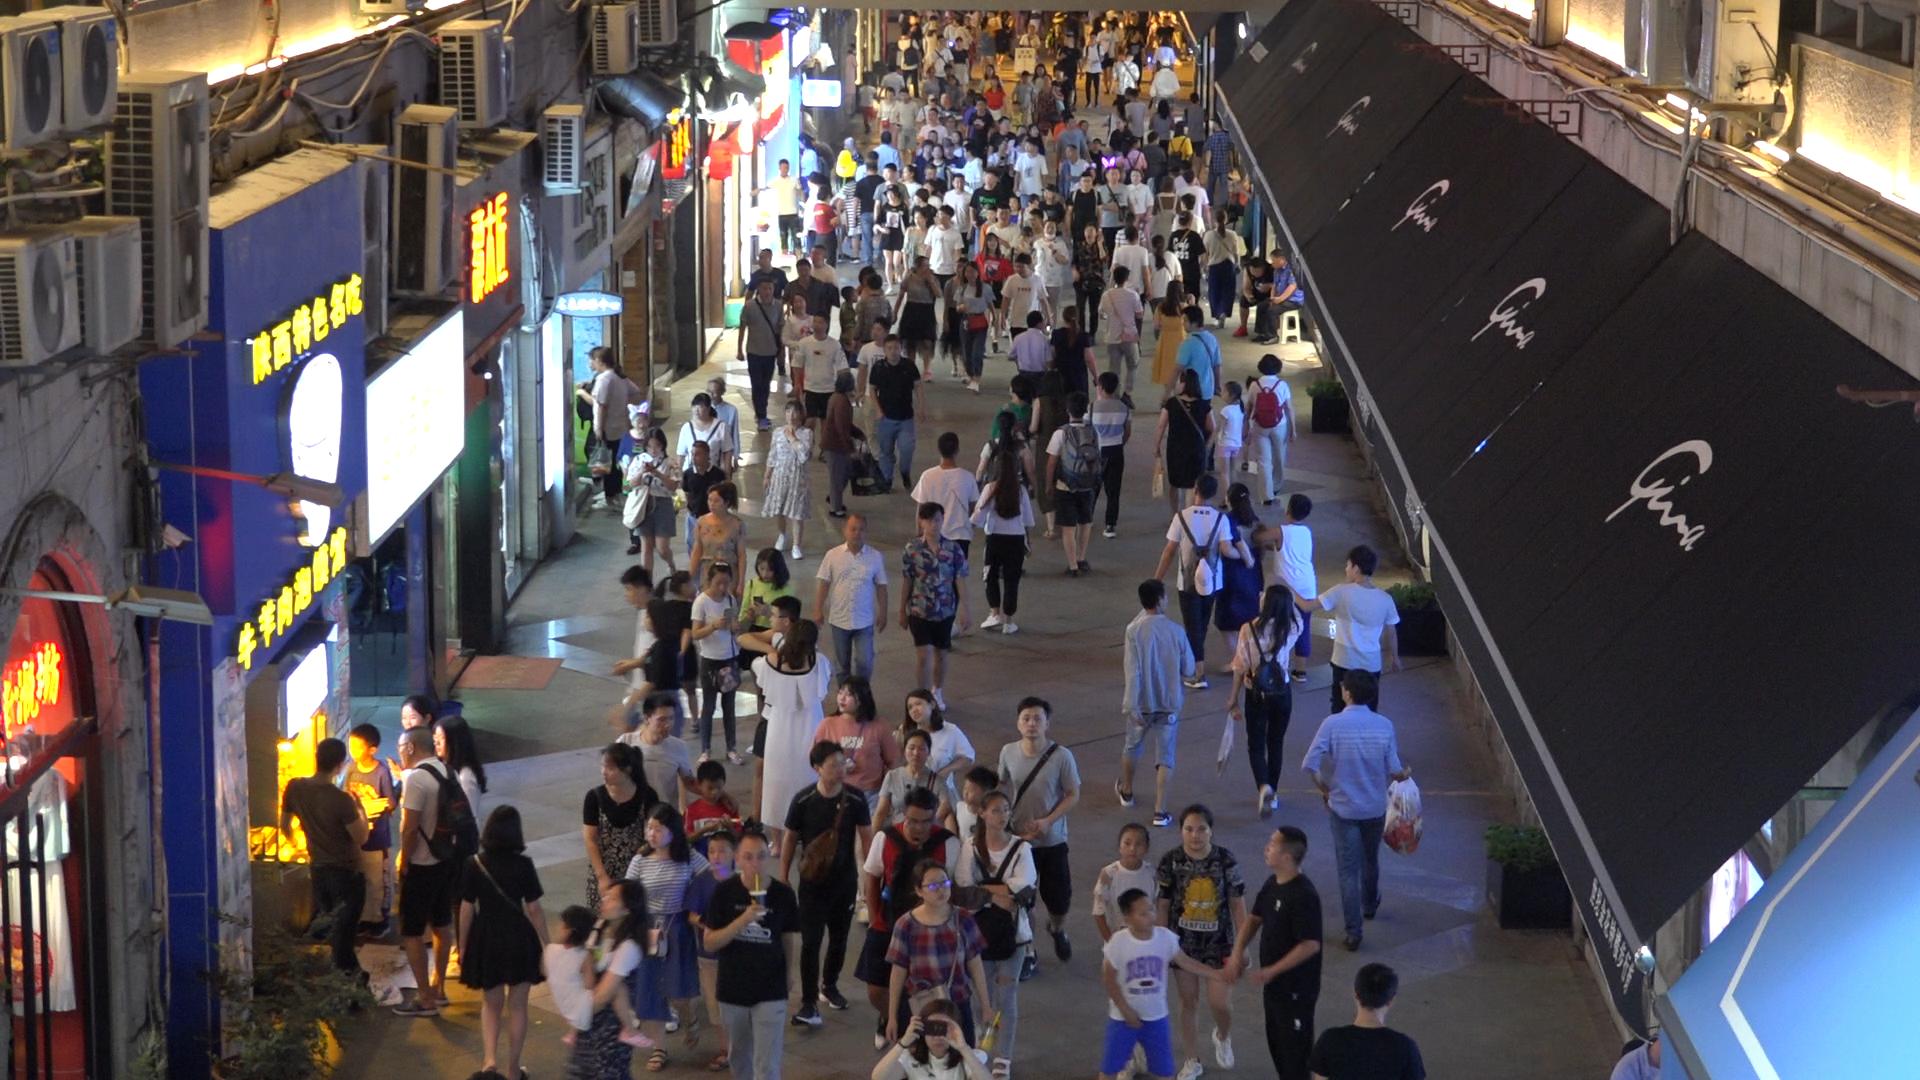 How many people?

201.